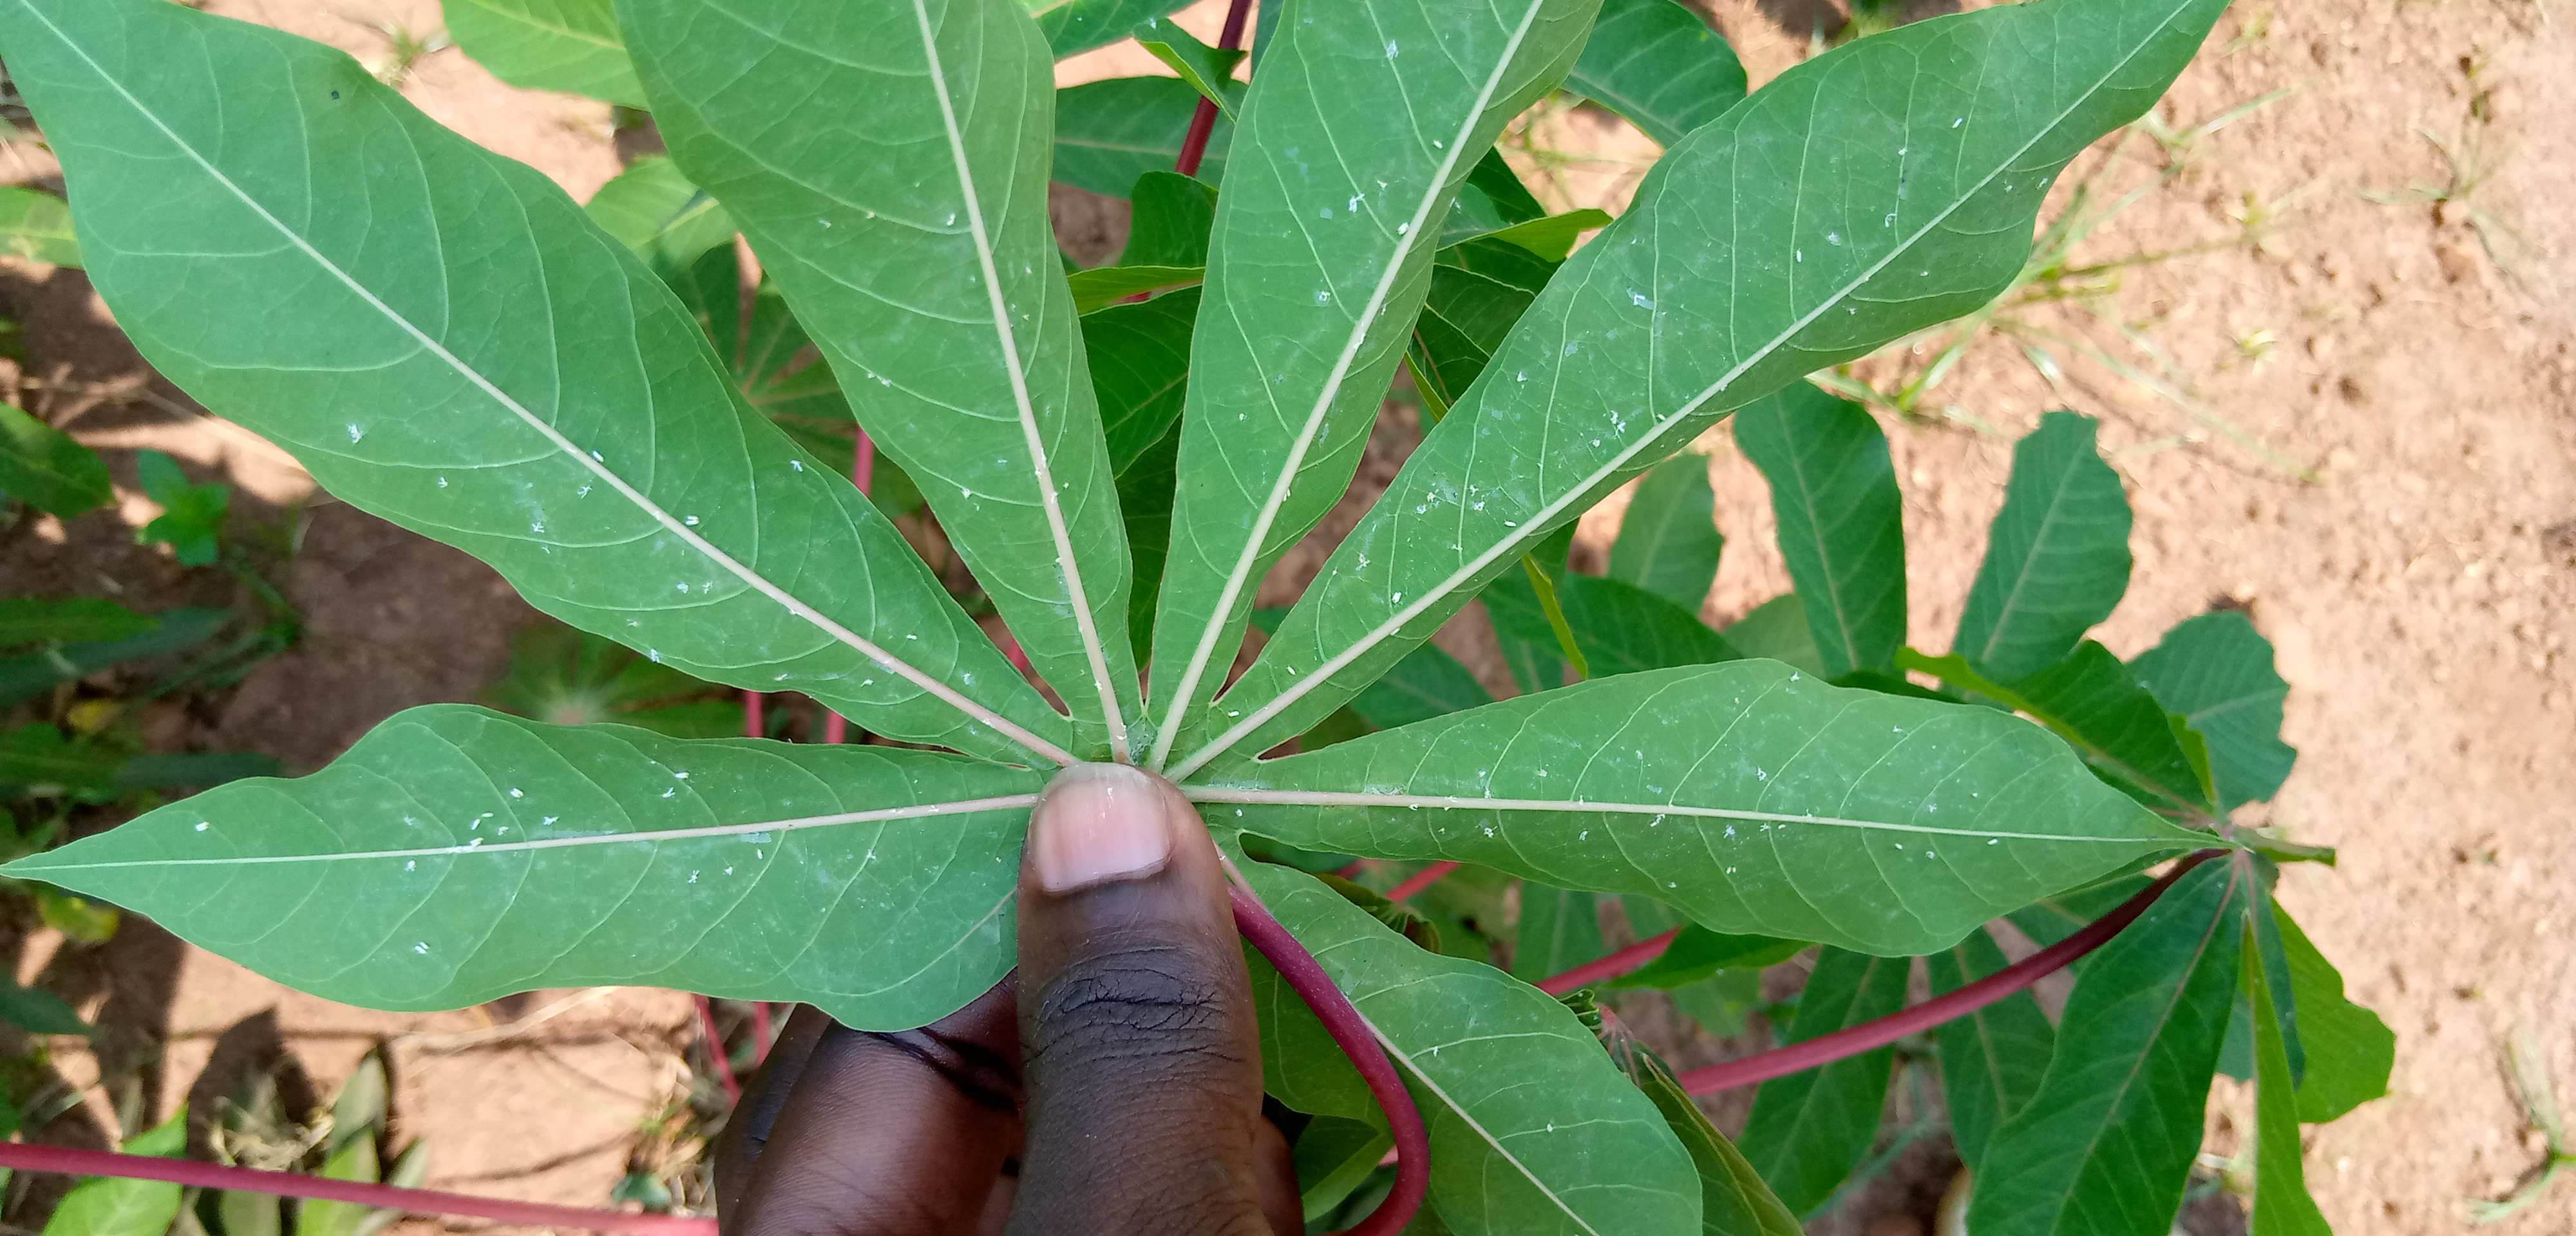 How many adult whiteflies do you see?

66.